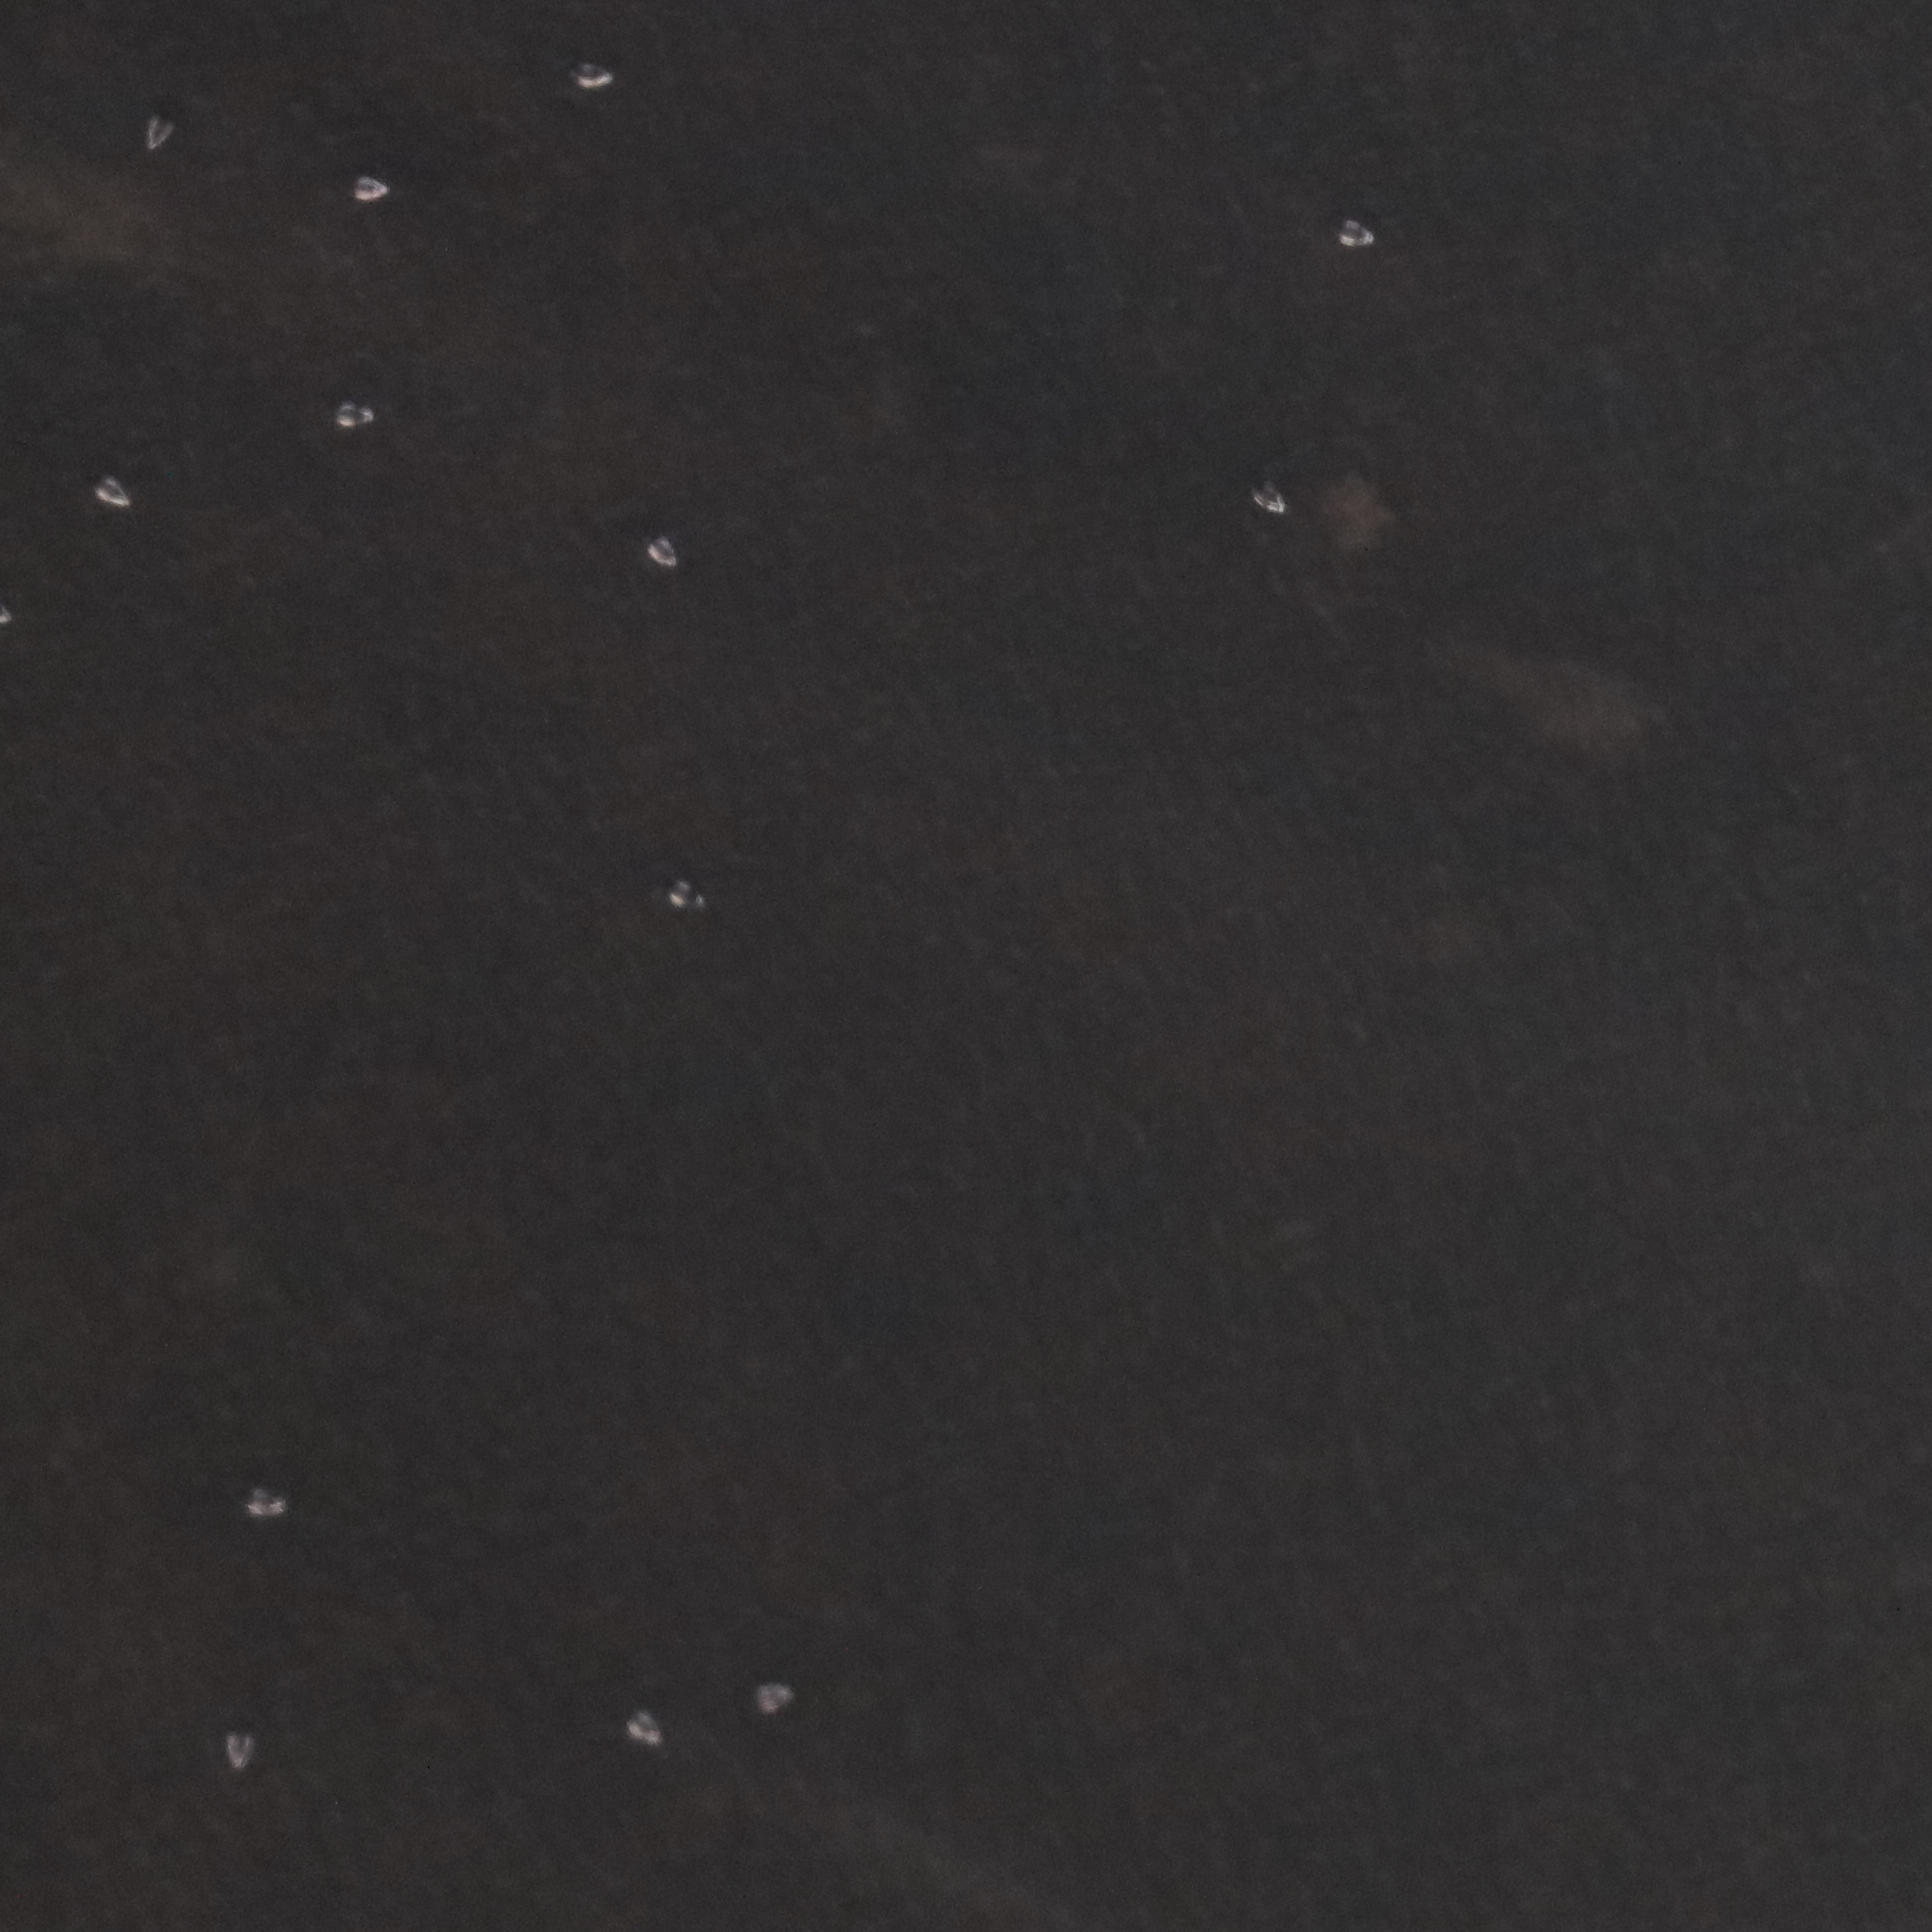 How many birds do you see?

13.